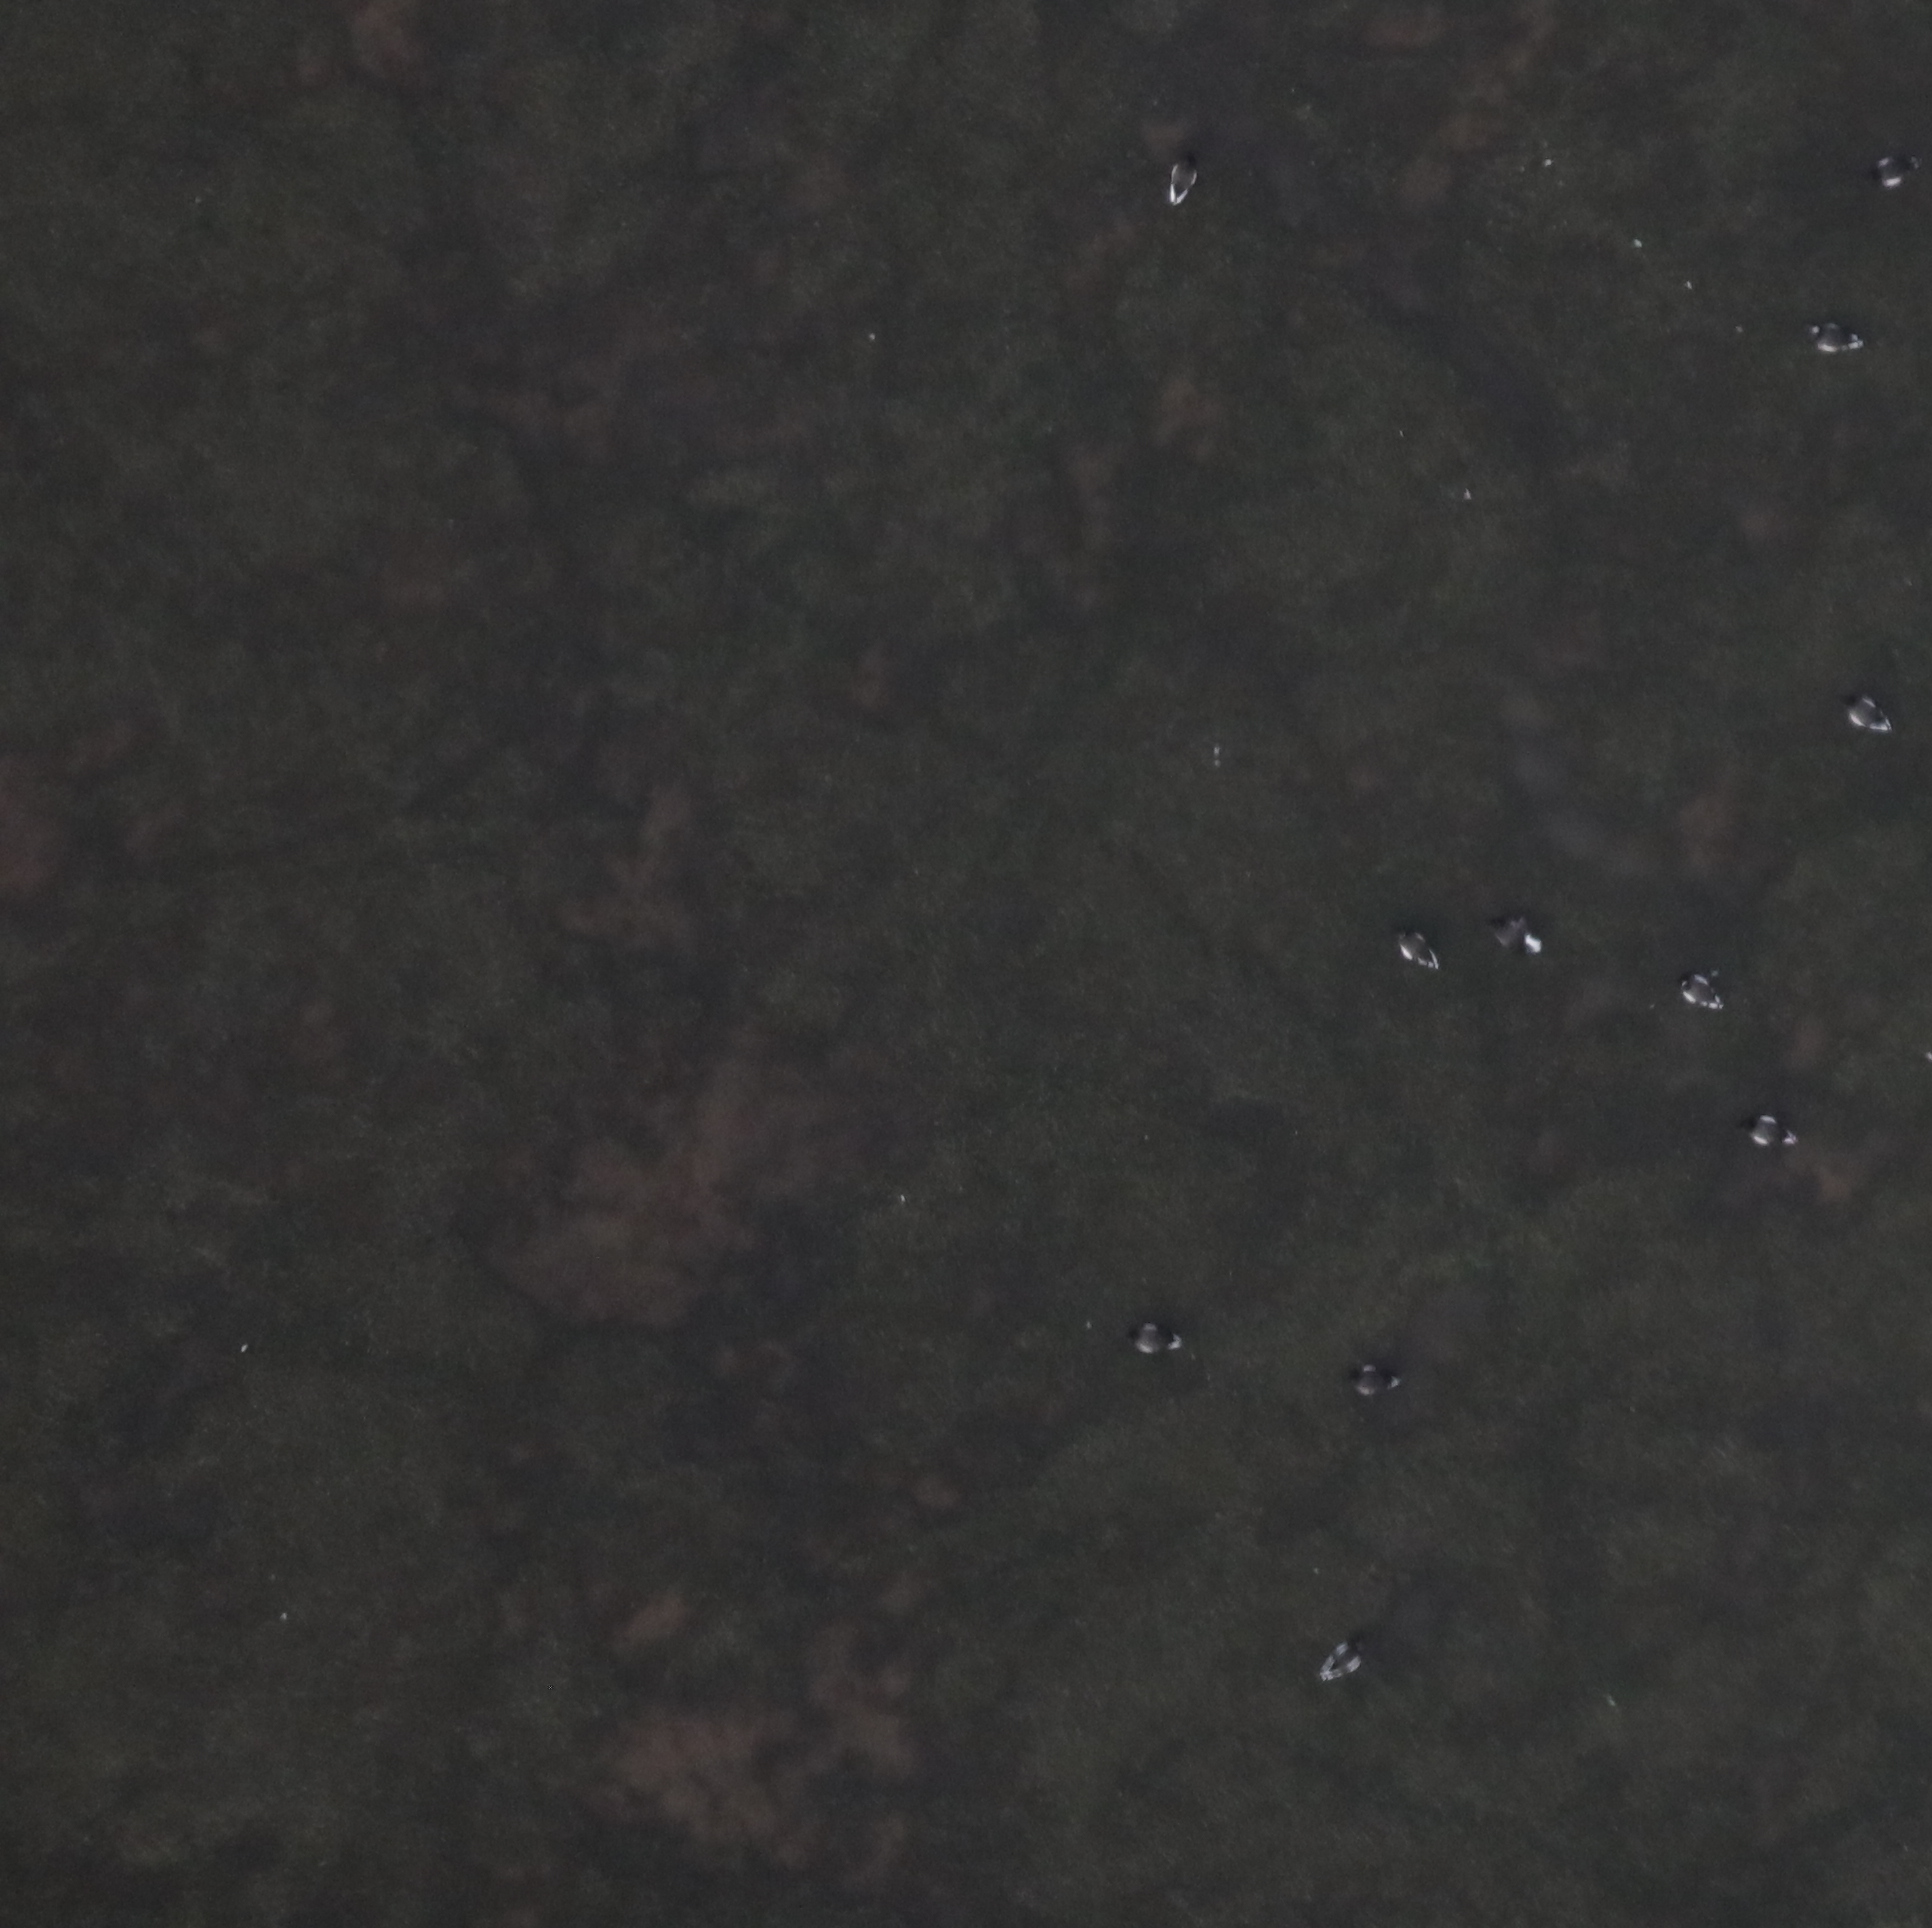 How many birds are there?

11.